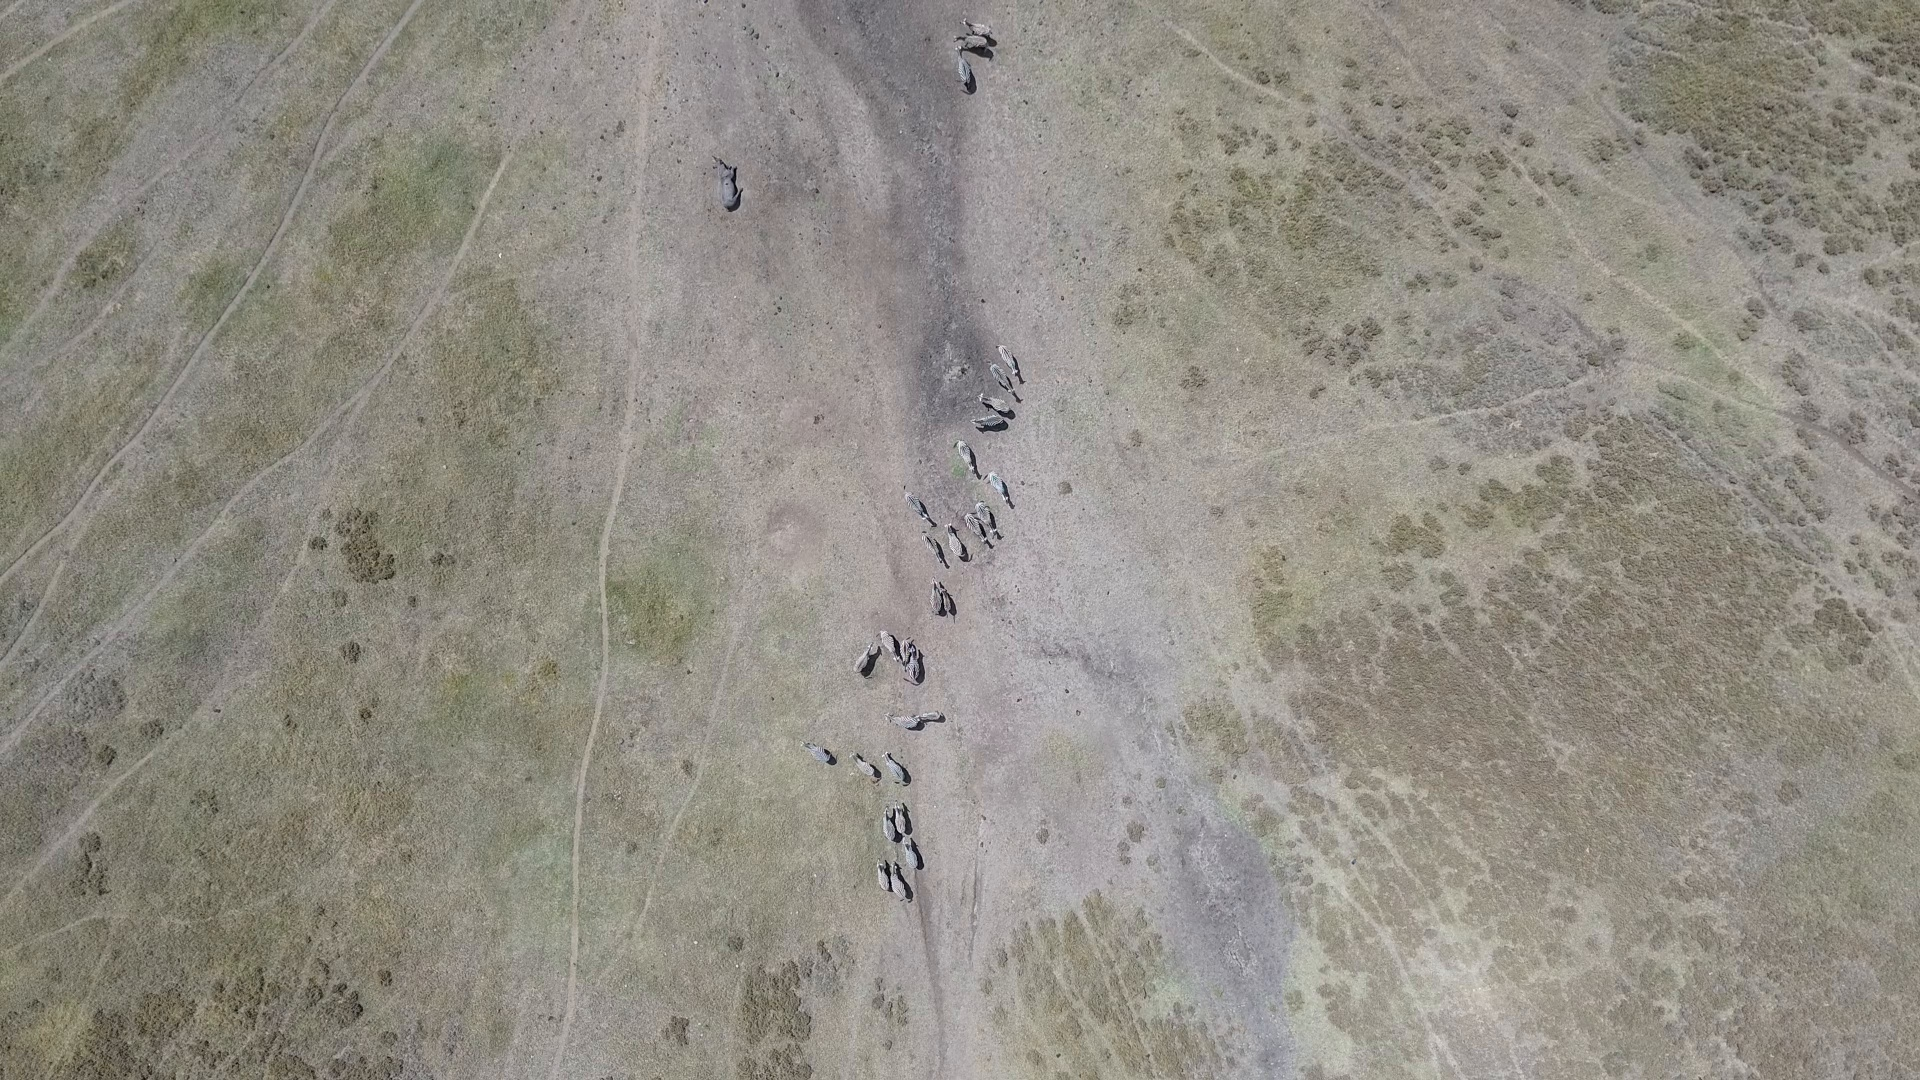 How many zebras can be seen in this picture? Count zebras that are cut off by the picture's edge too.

30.